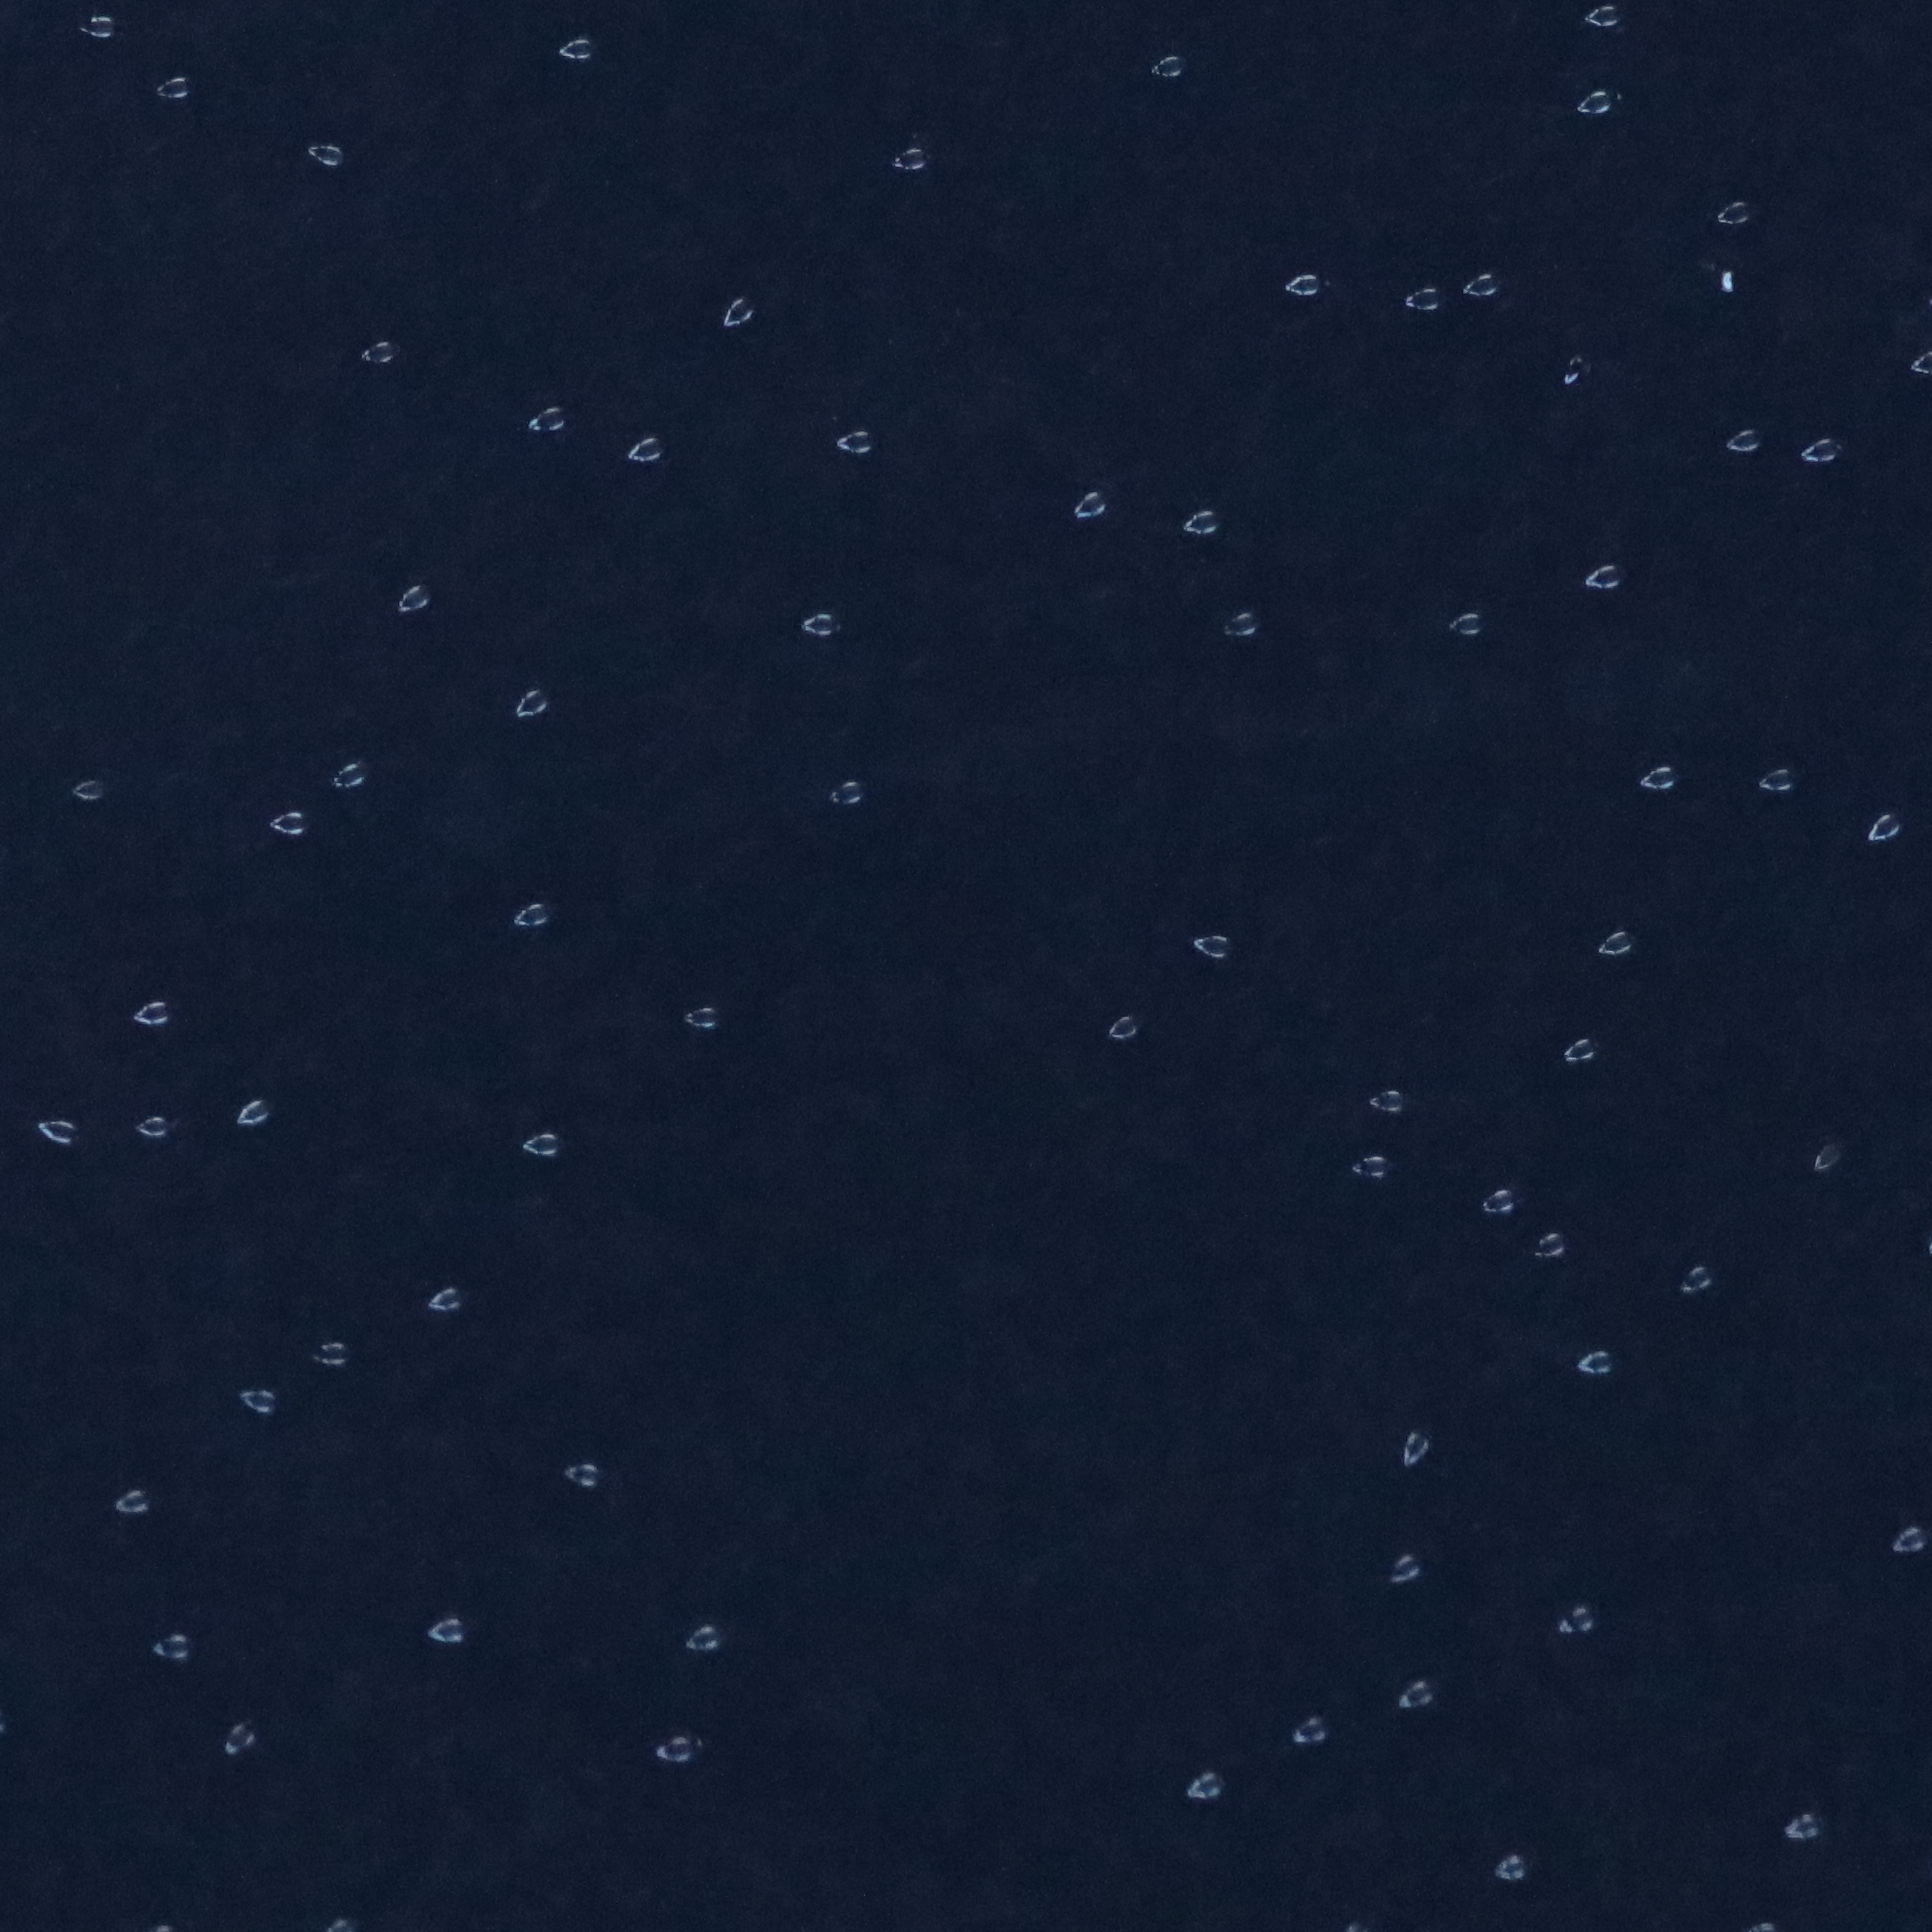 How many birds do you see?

72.